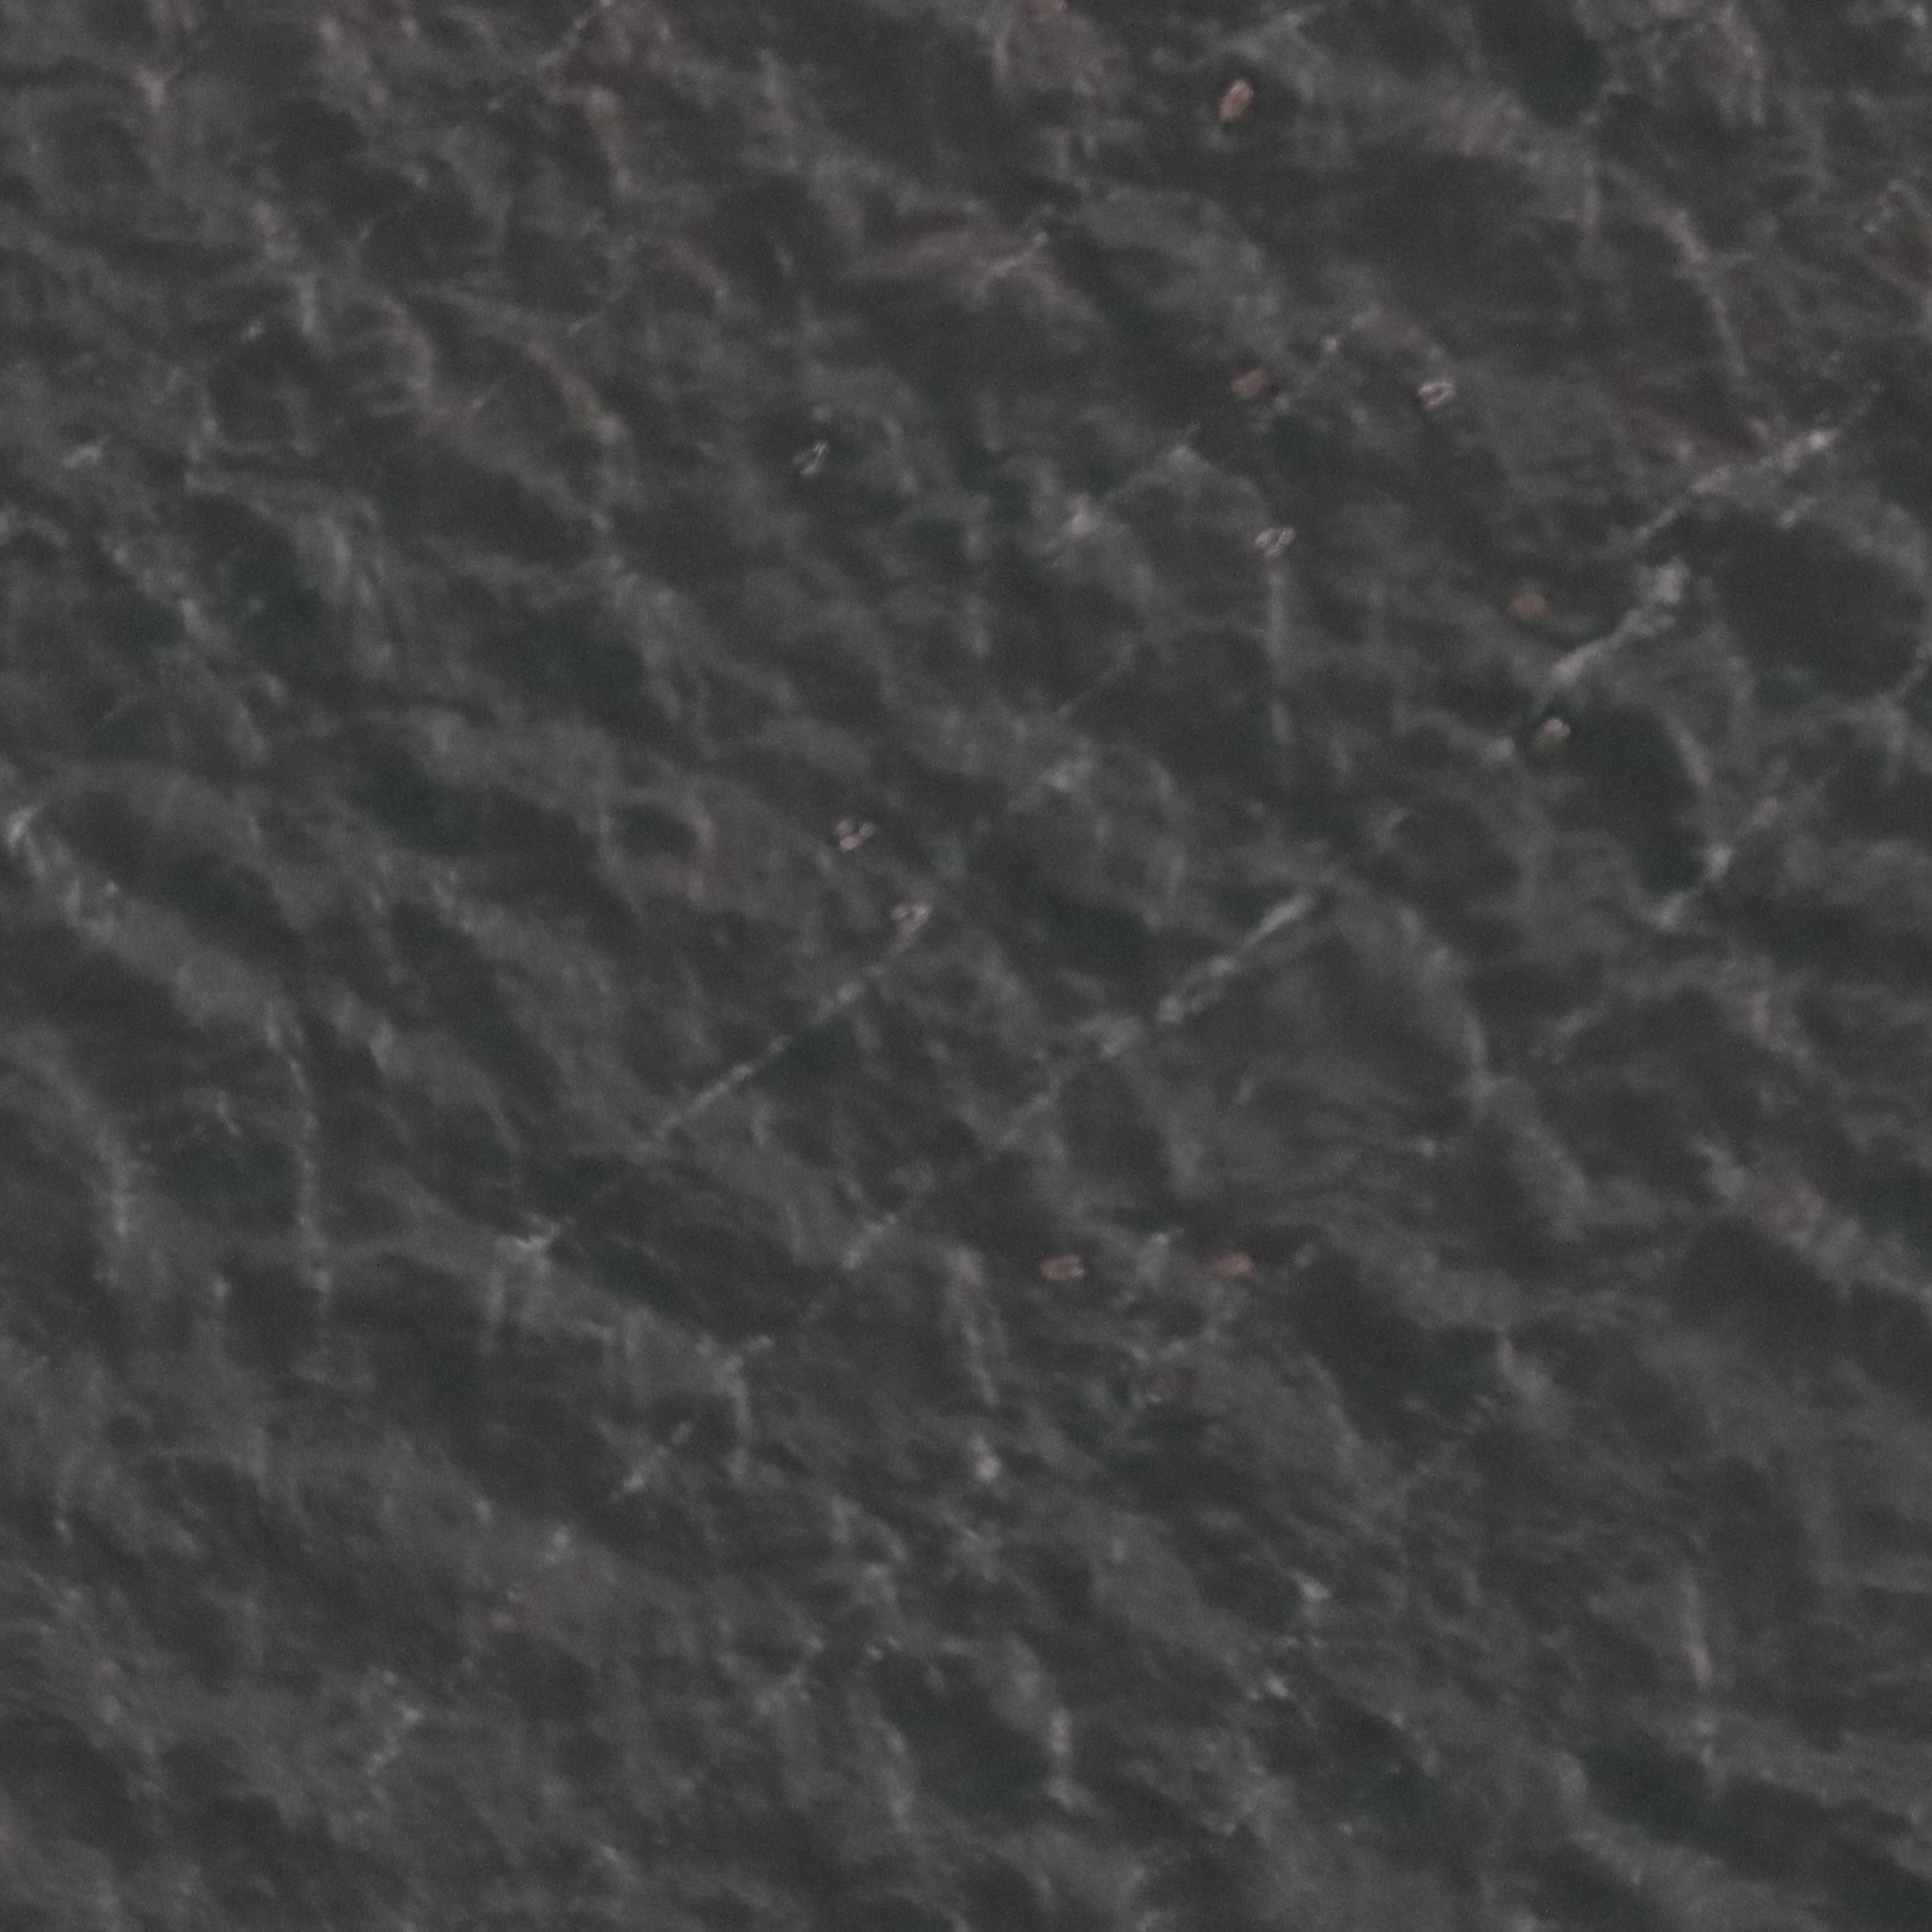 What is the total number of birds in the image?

11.